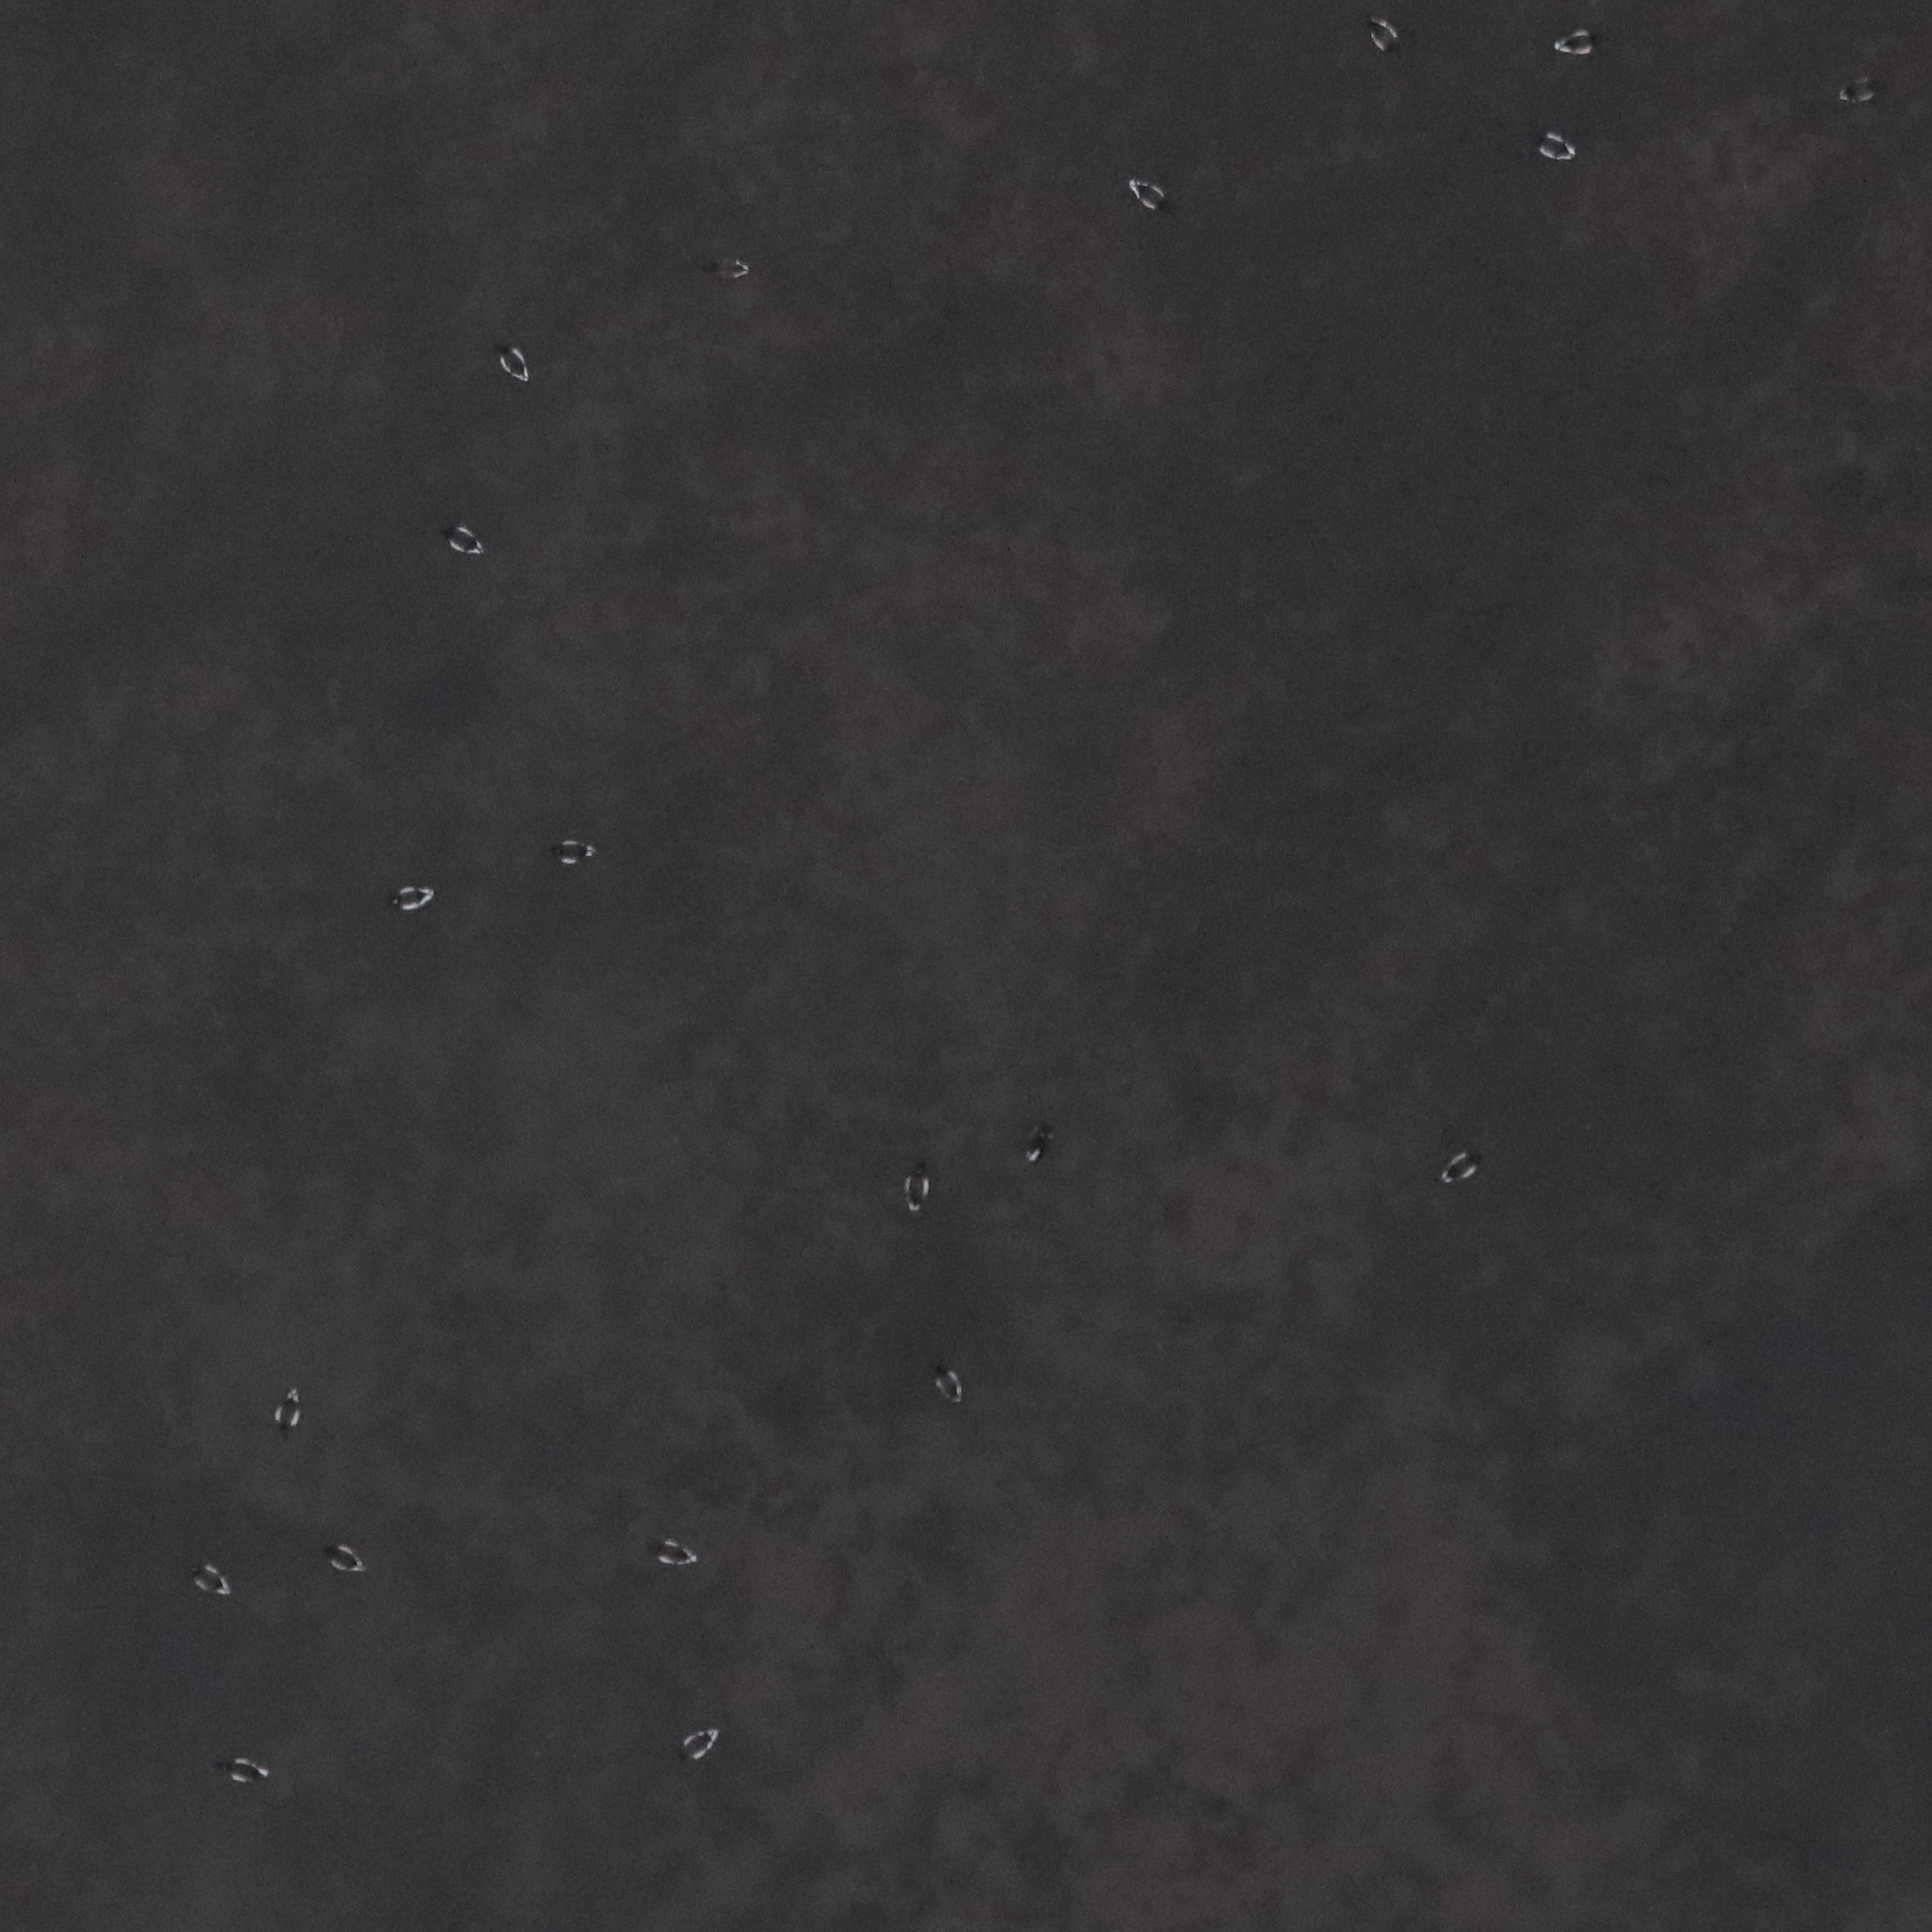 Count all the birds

20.